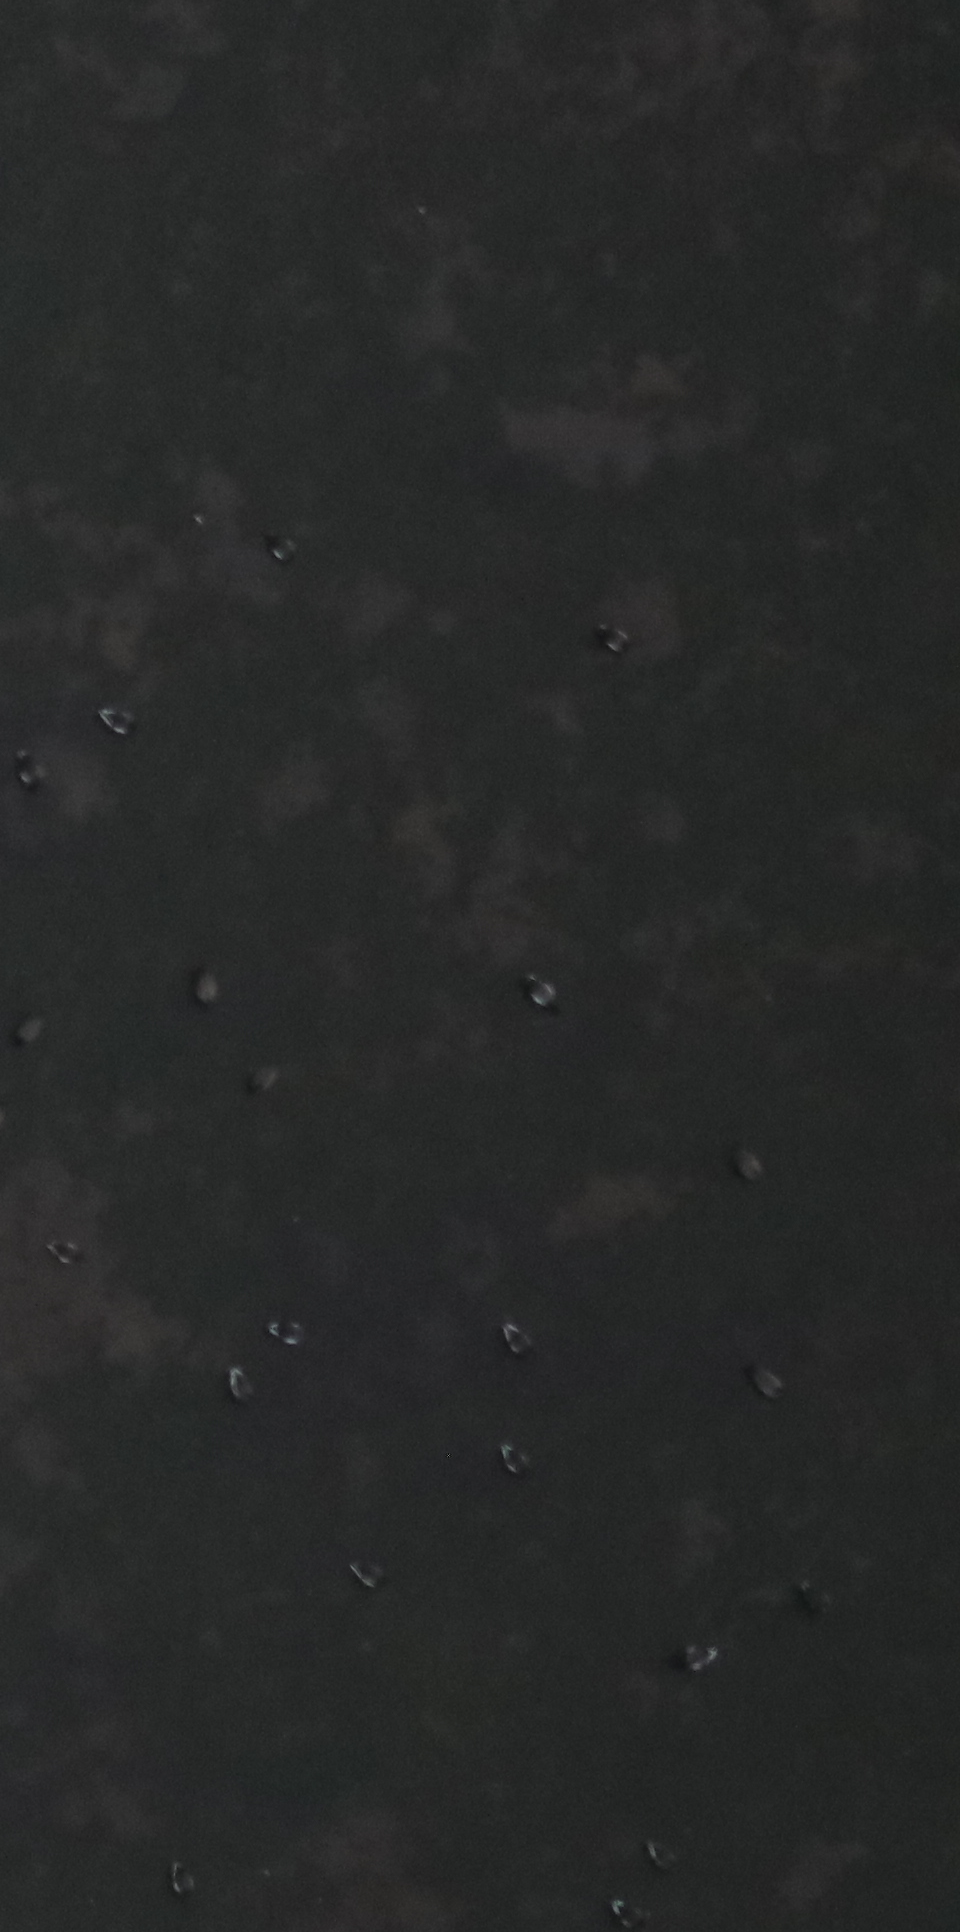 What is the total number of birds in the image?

21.